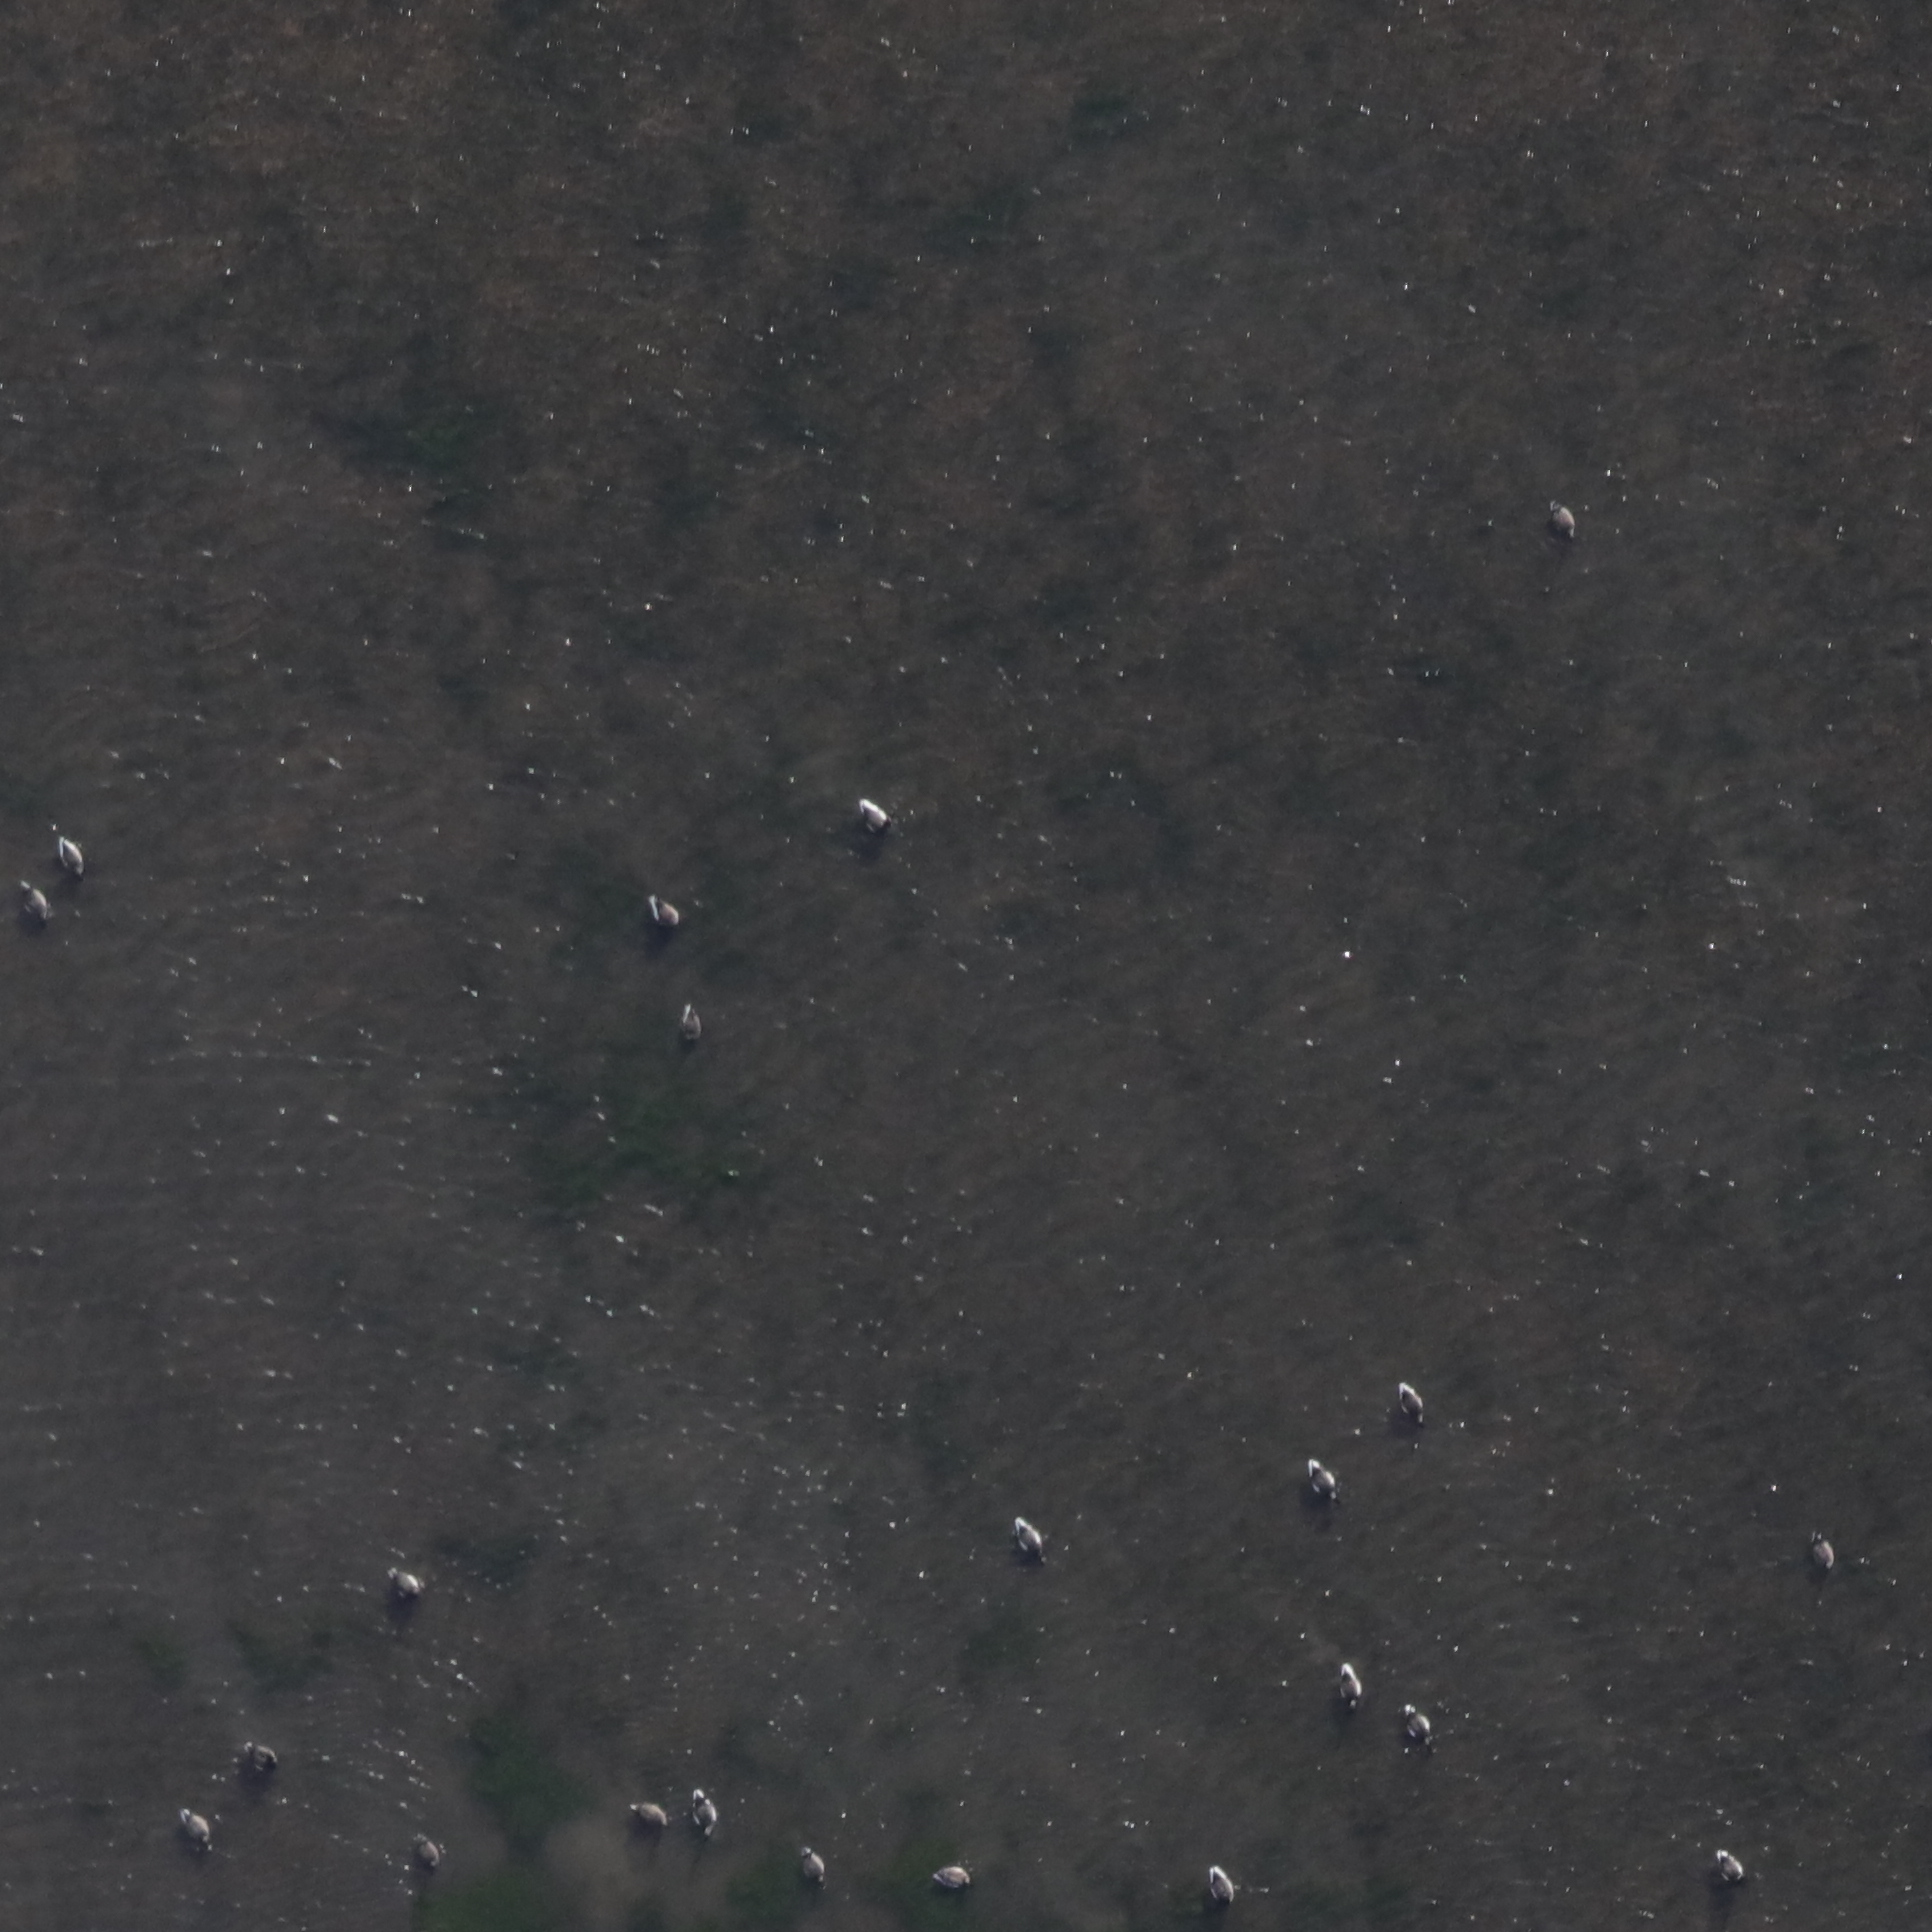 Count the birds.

22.